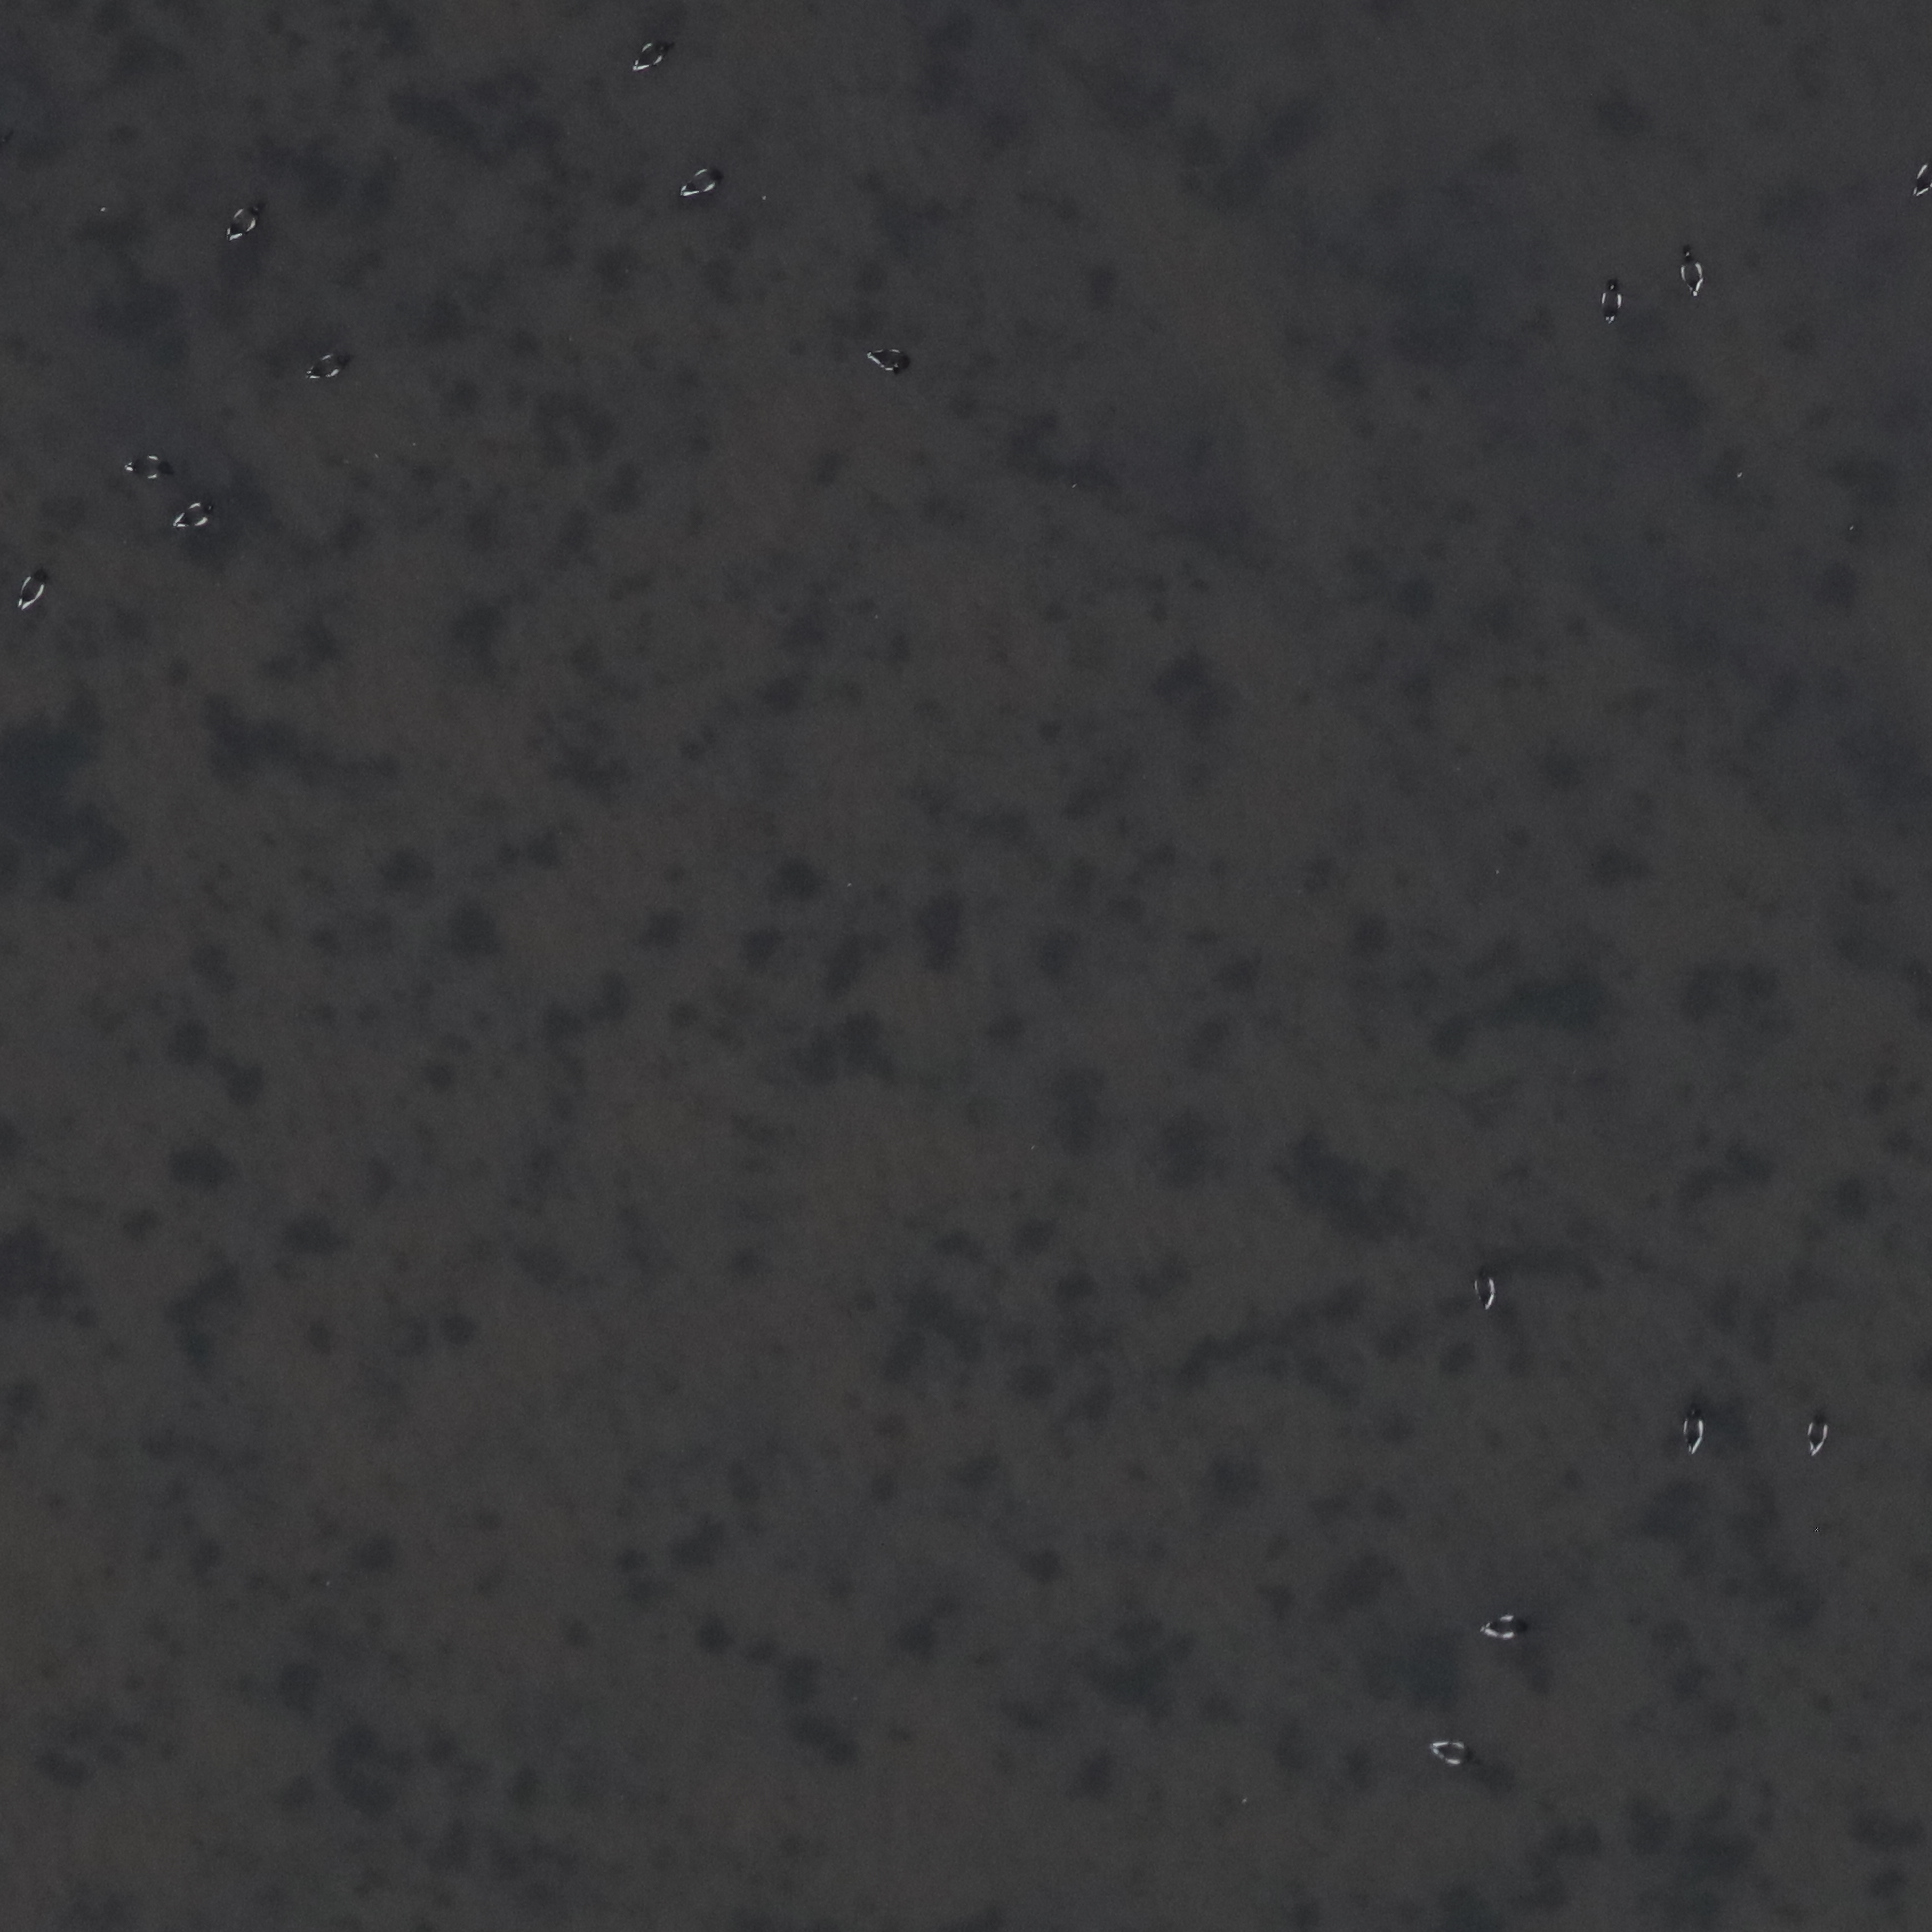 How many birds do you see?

16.